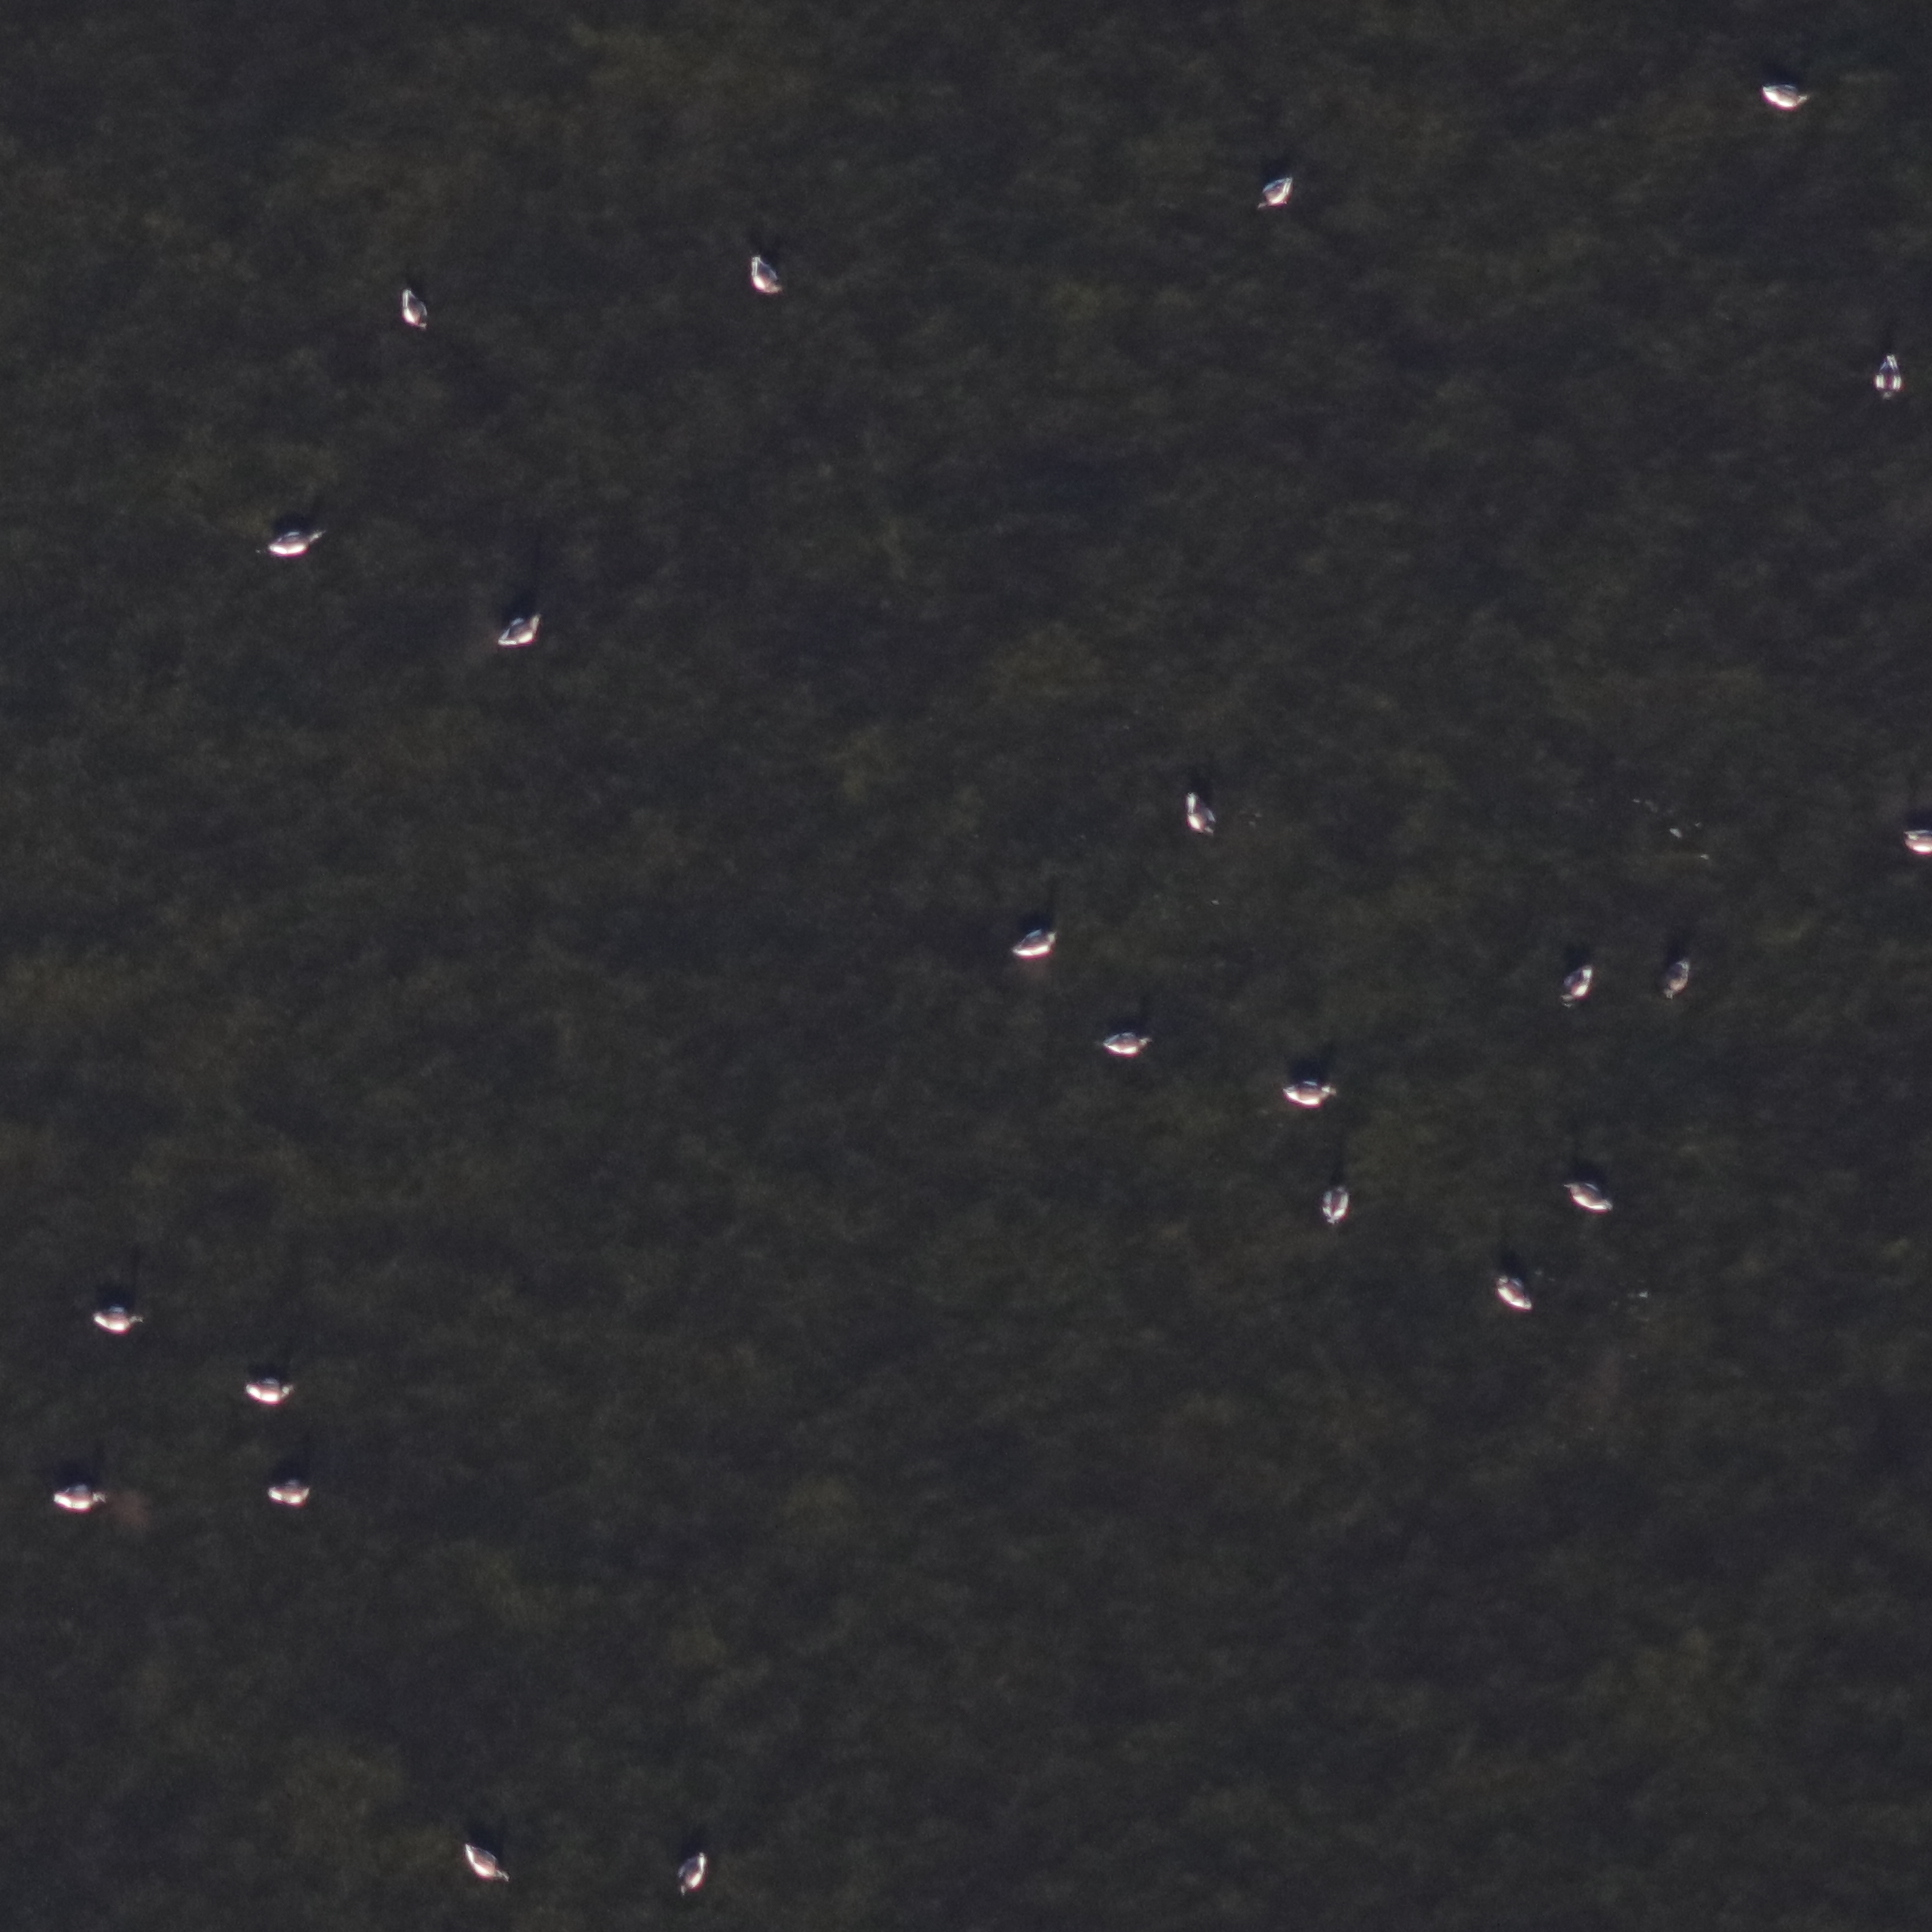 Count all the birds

23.